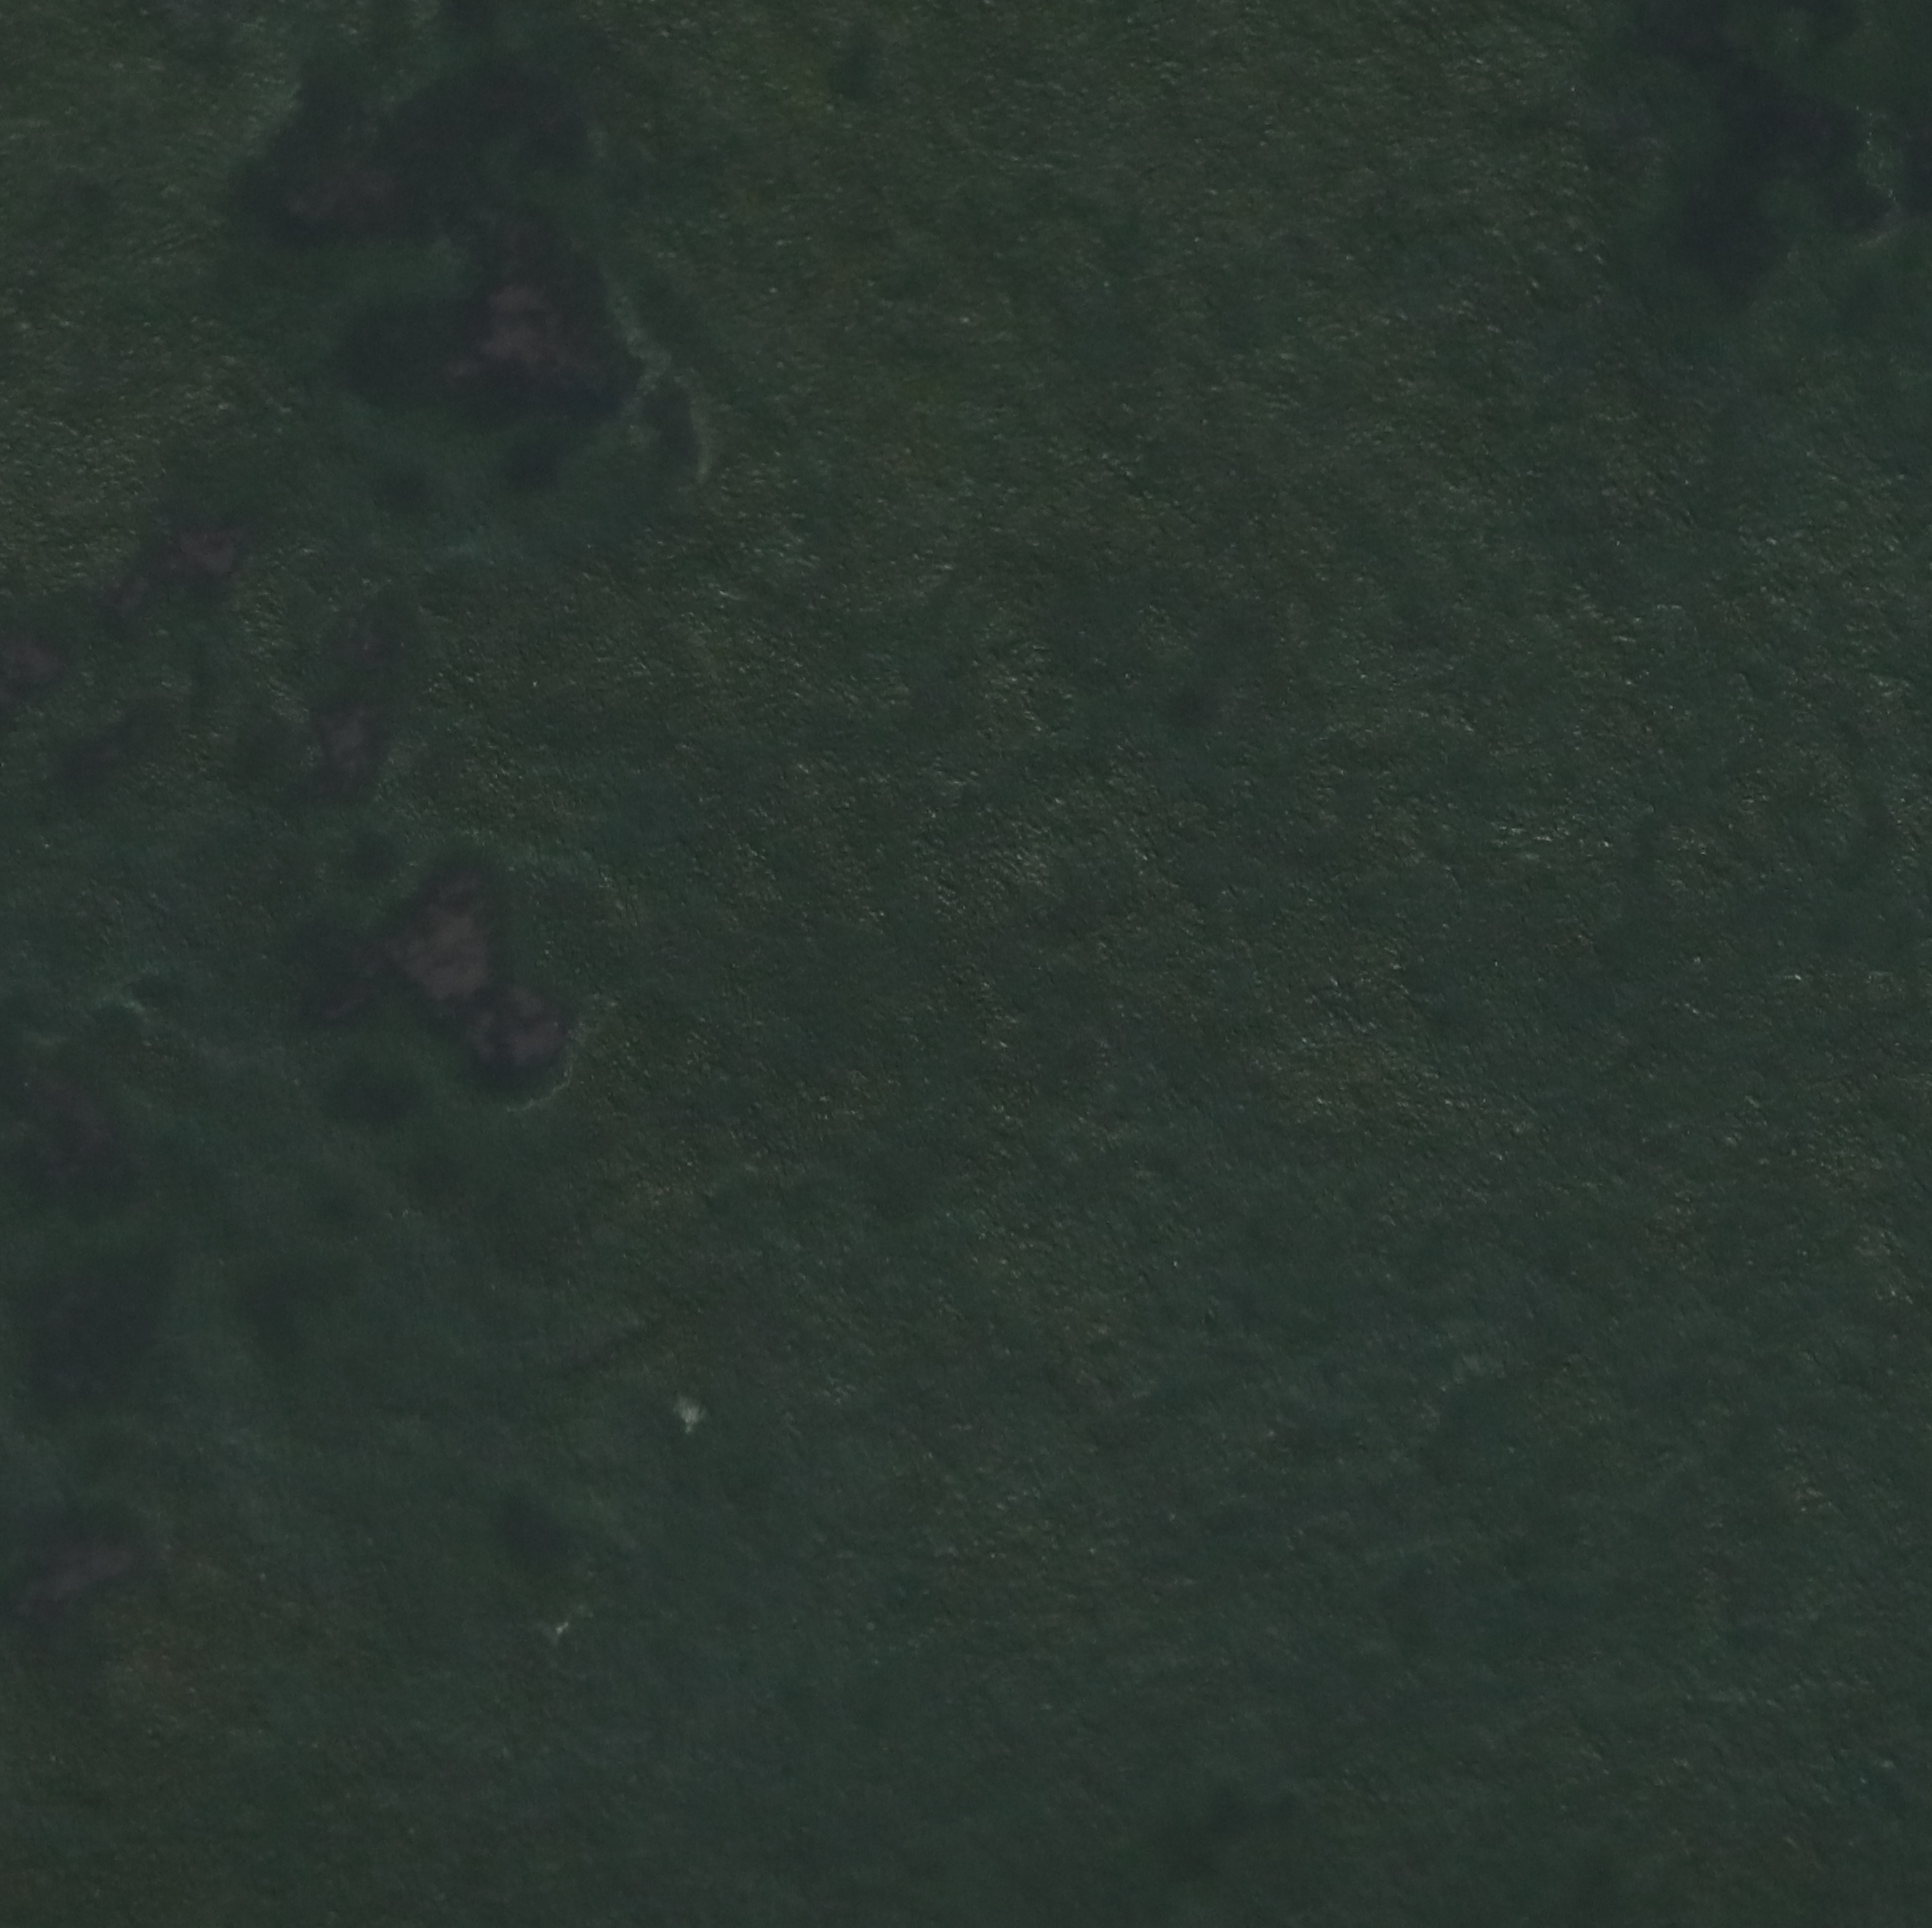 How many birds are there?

0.